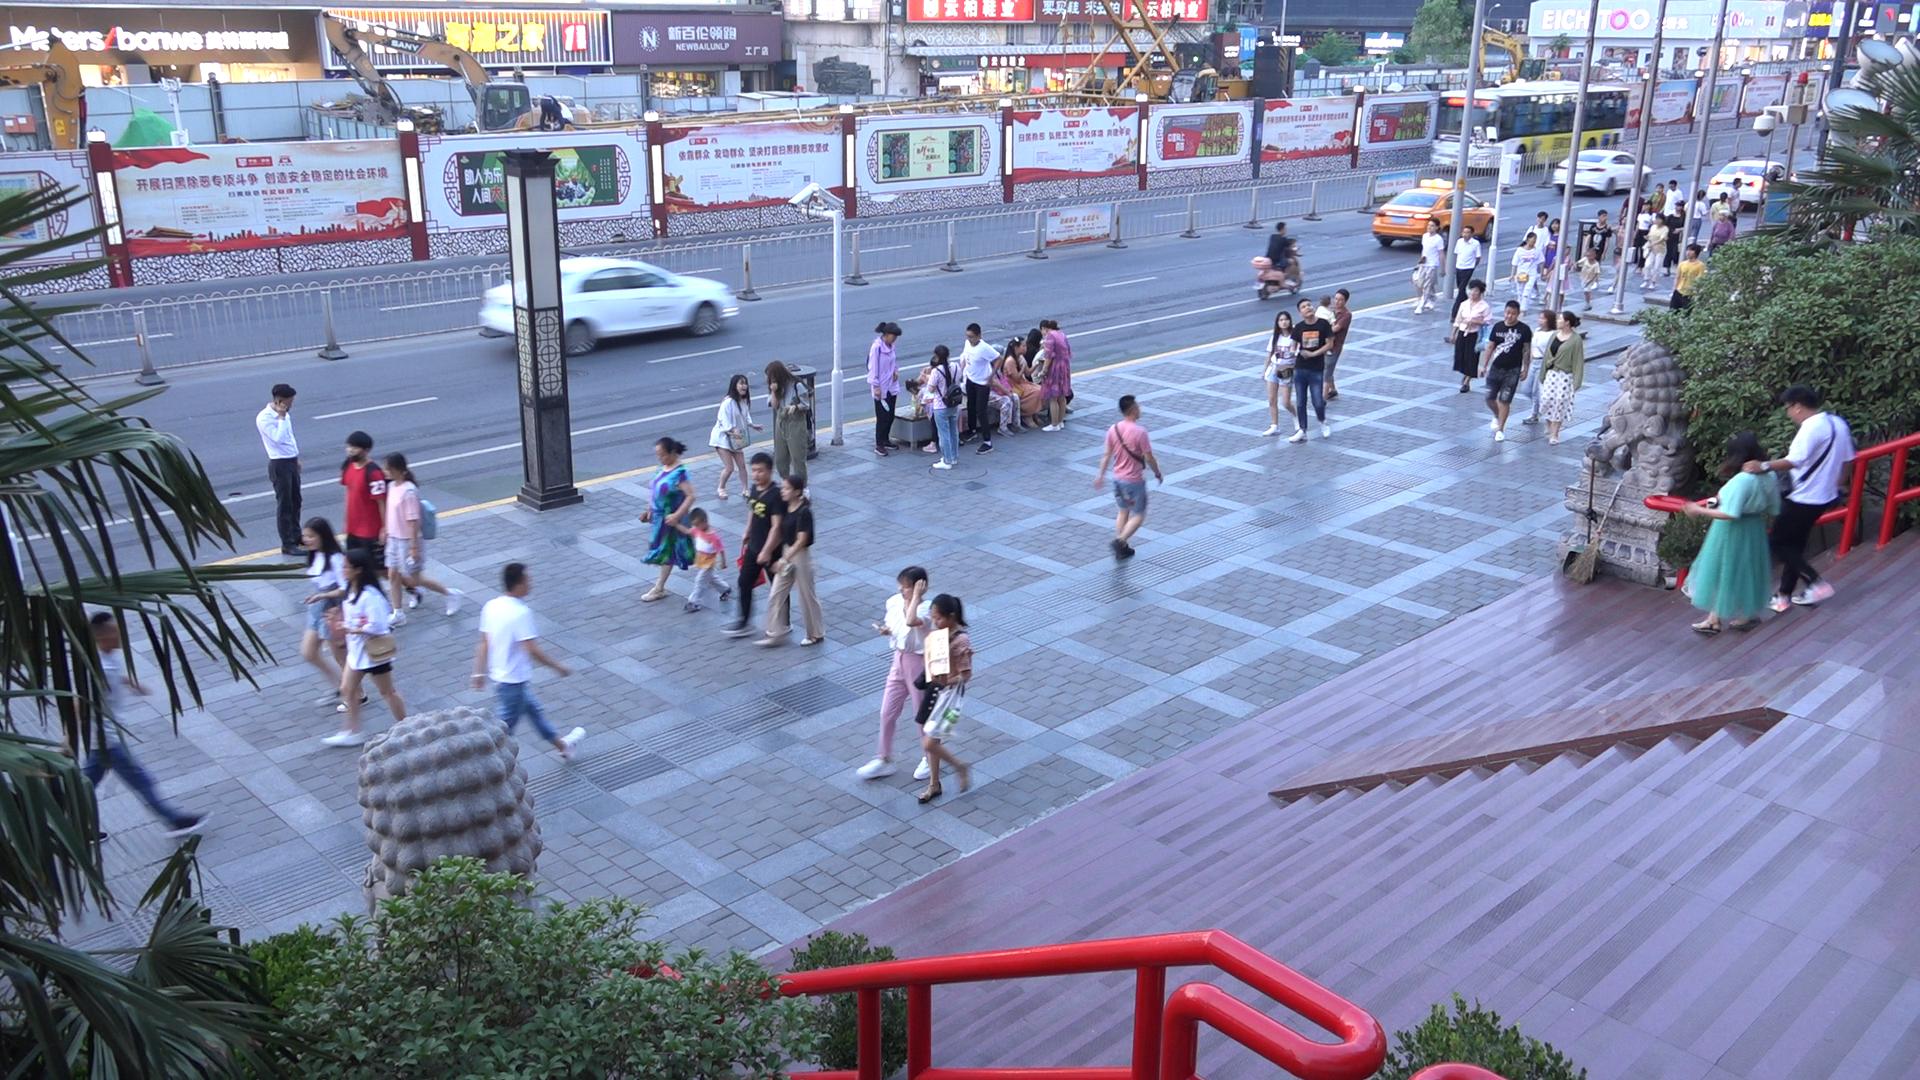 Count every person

54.